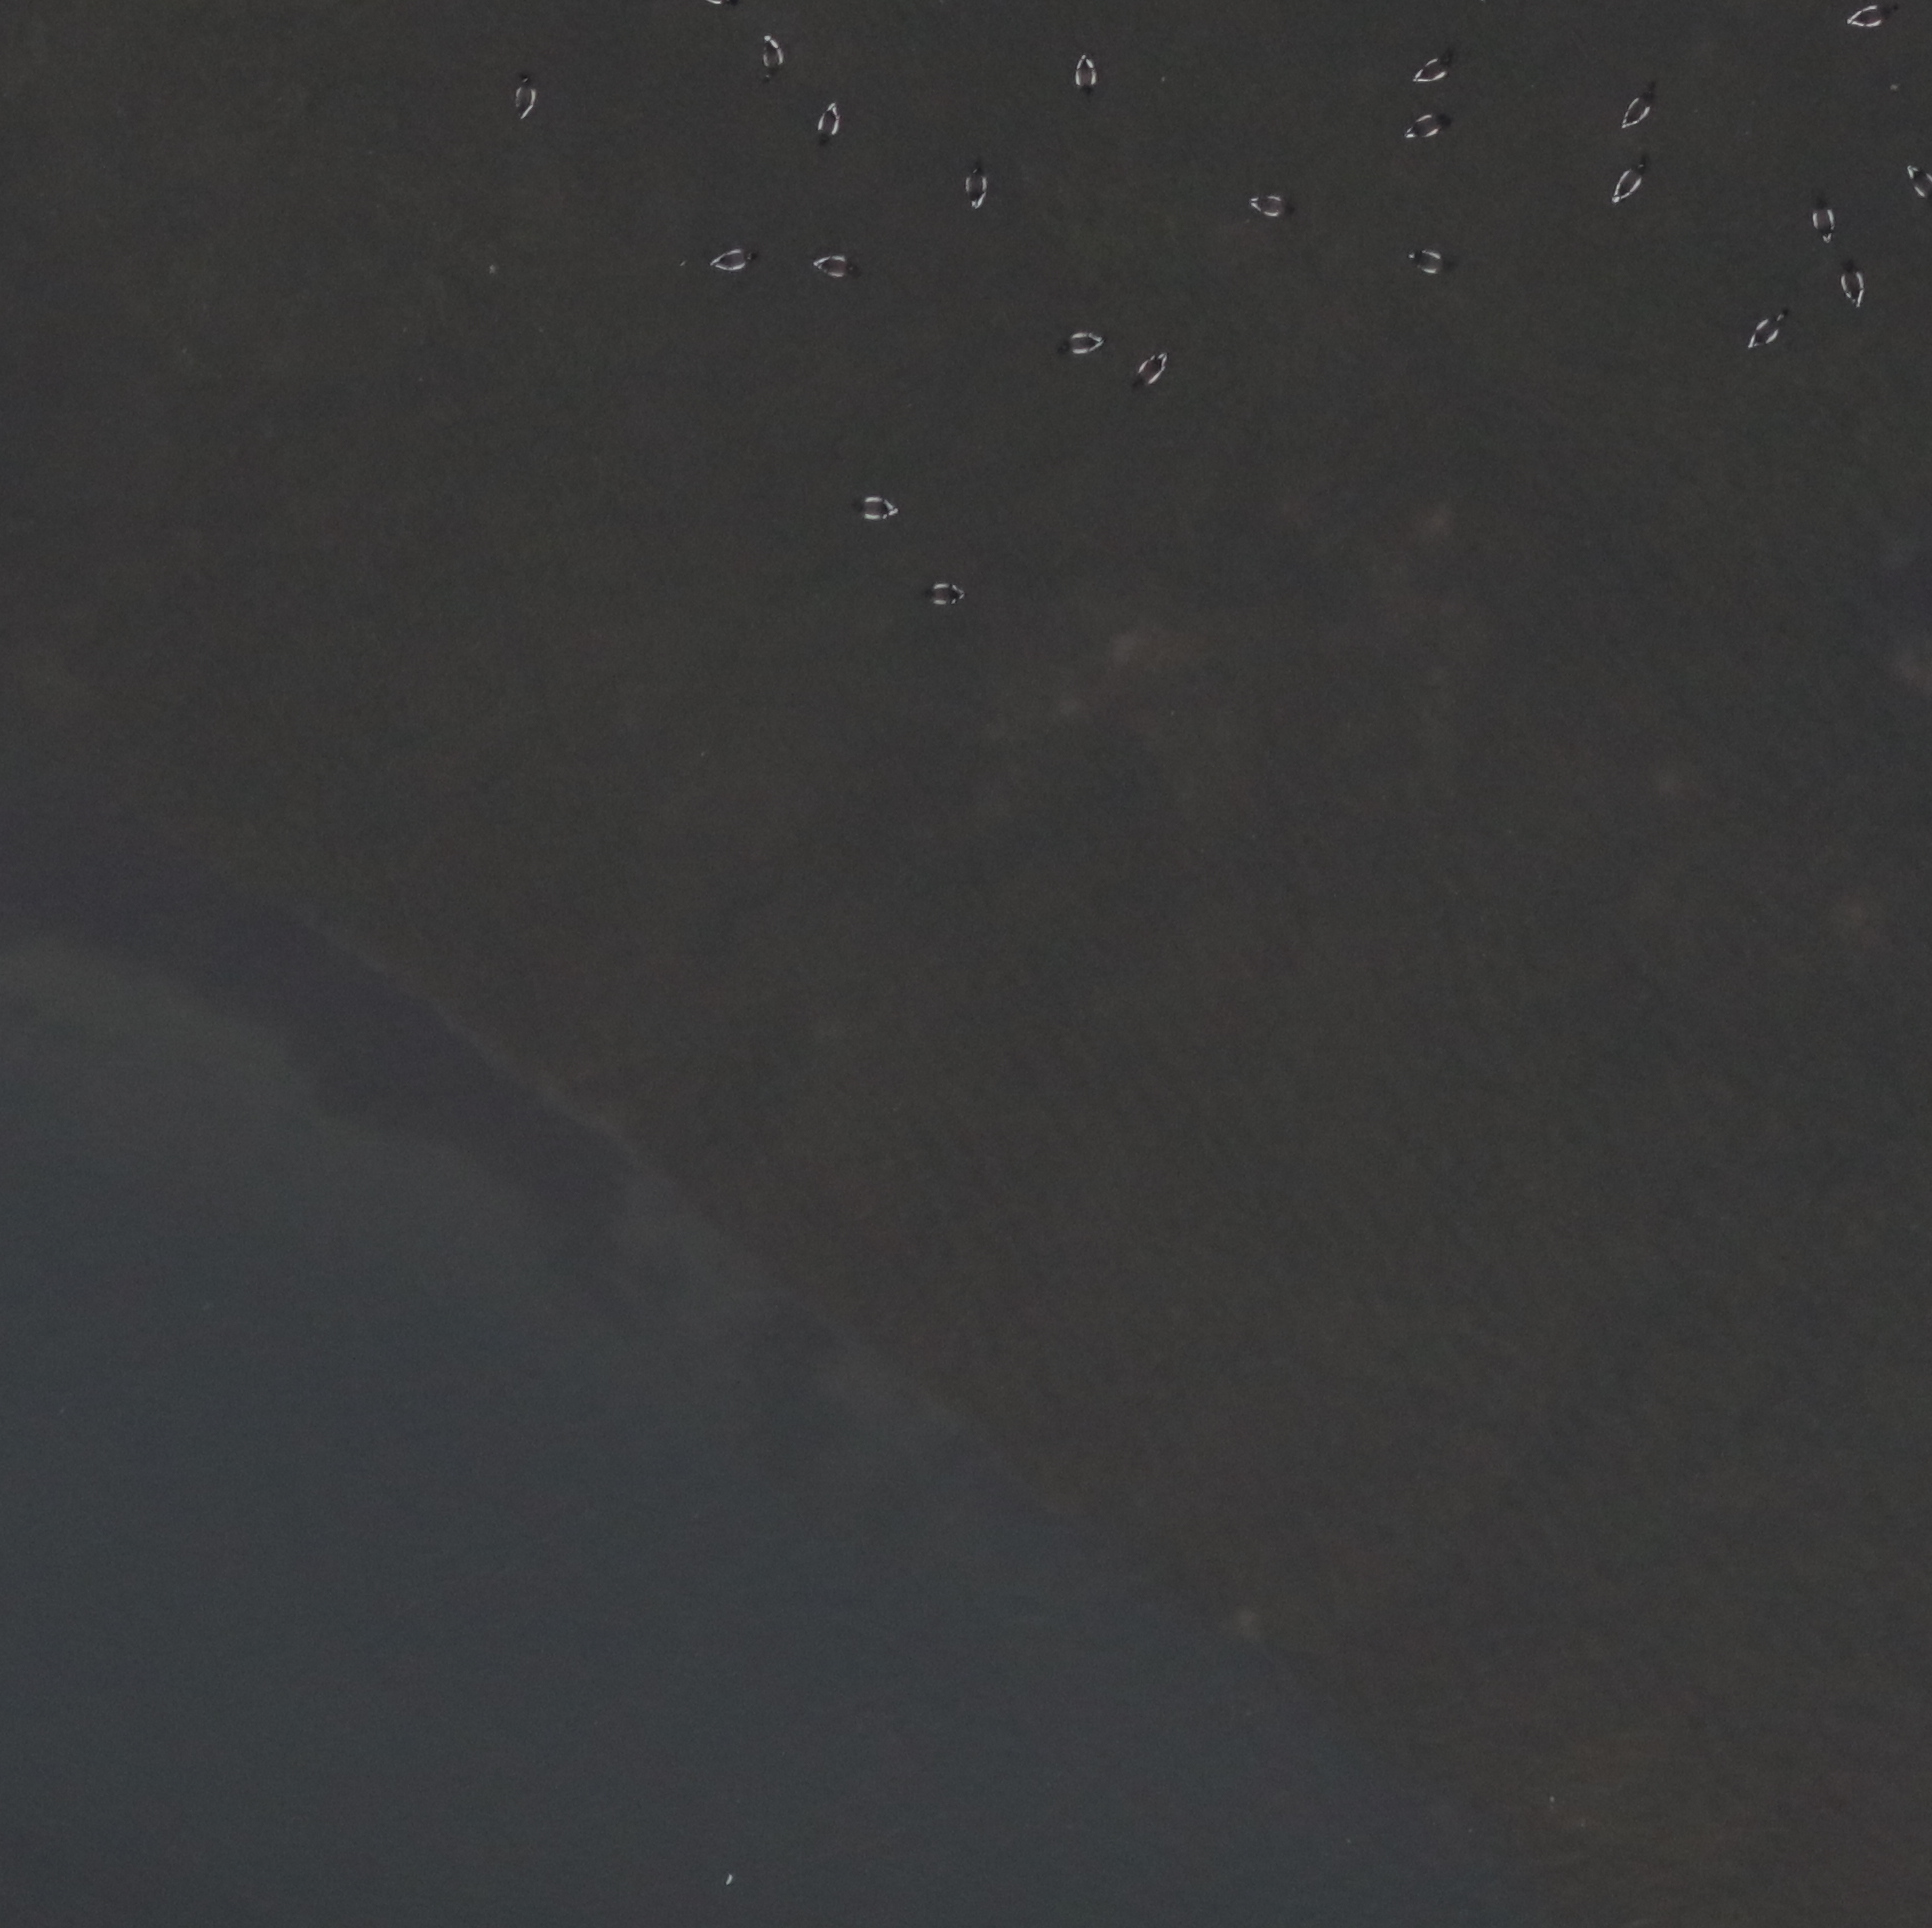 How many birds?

22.